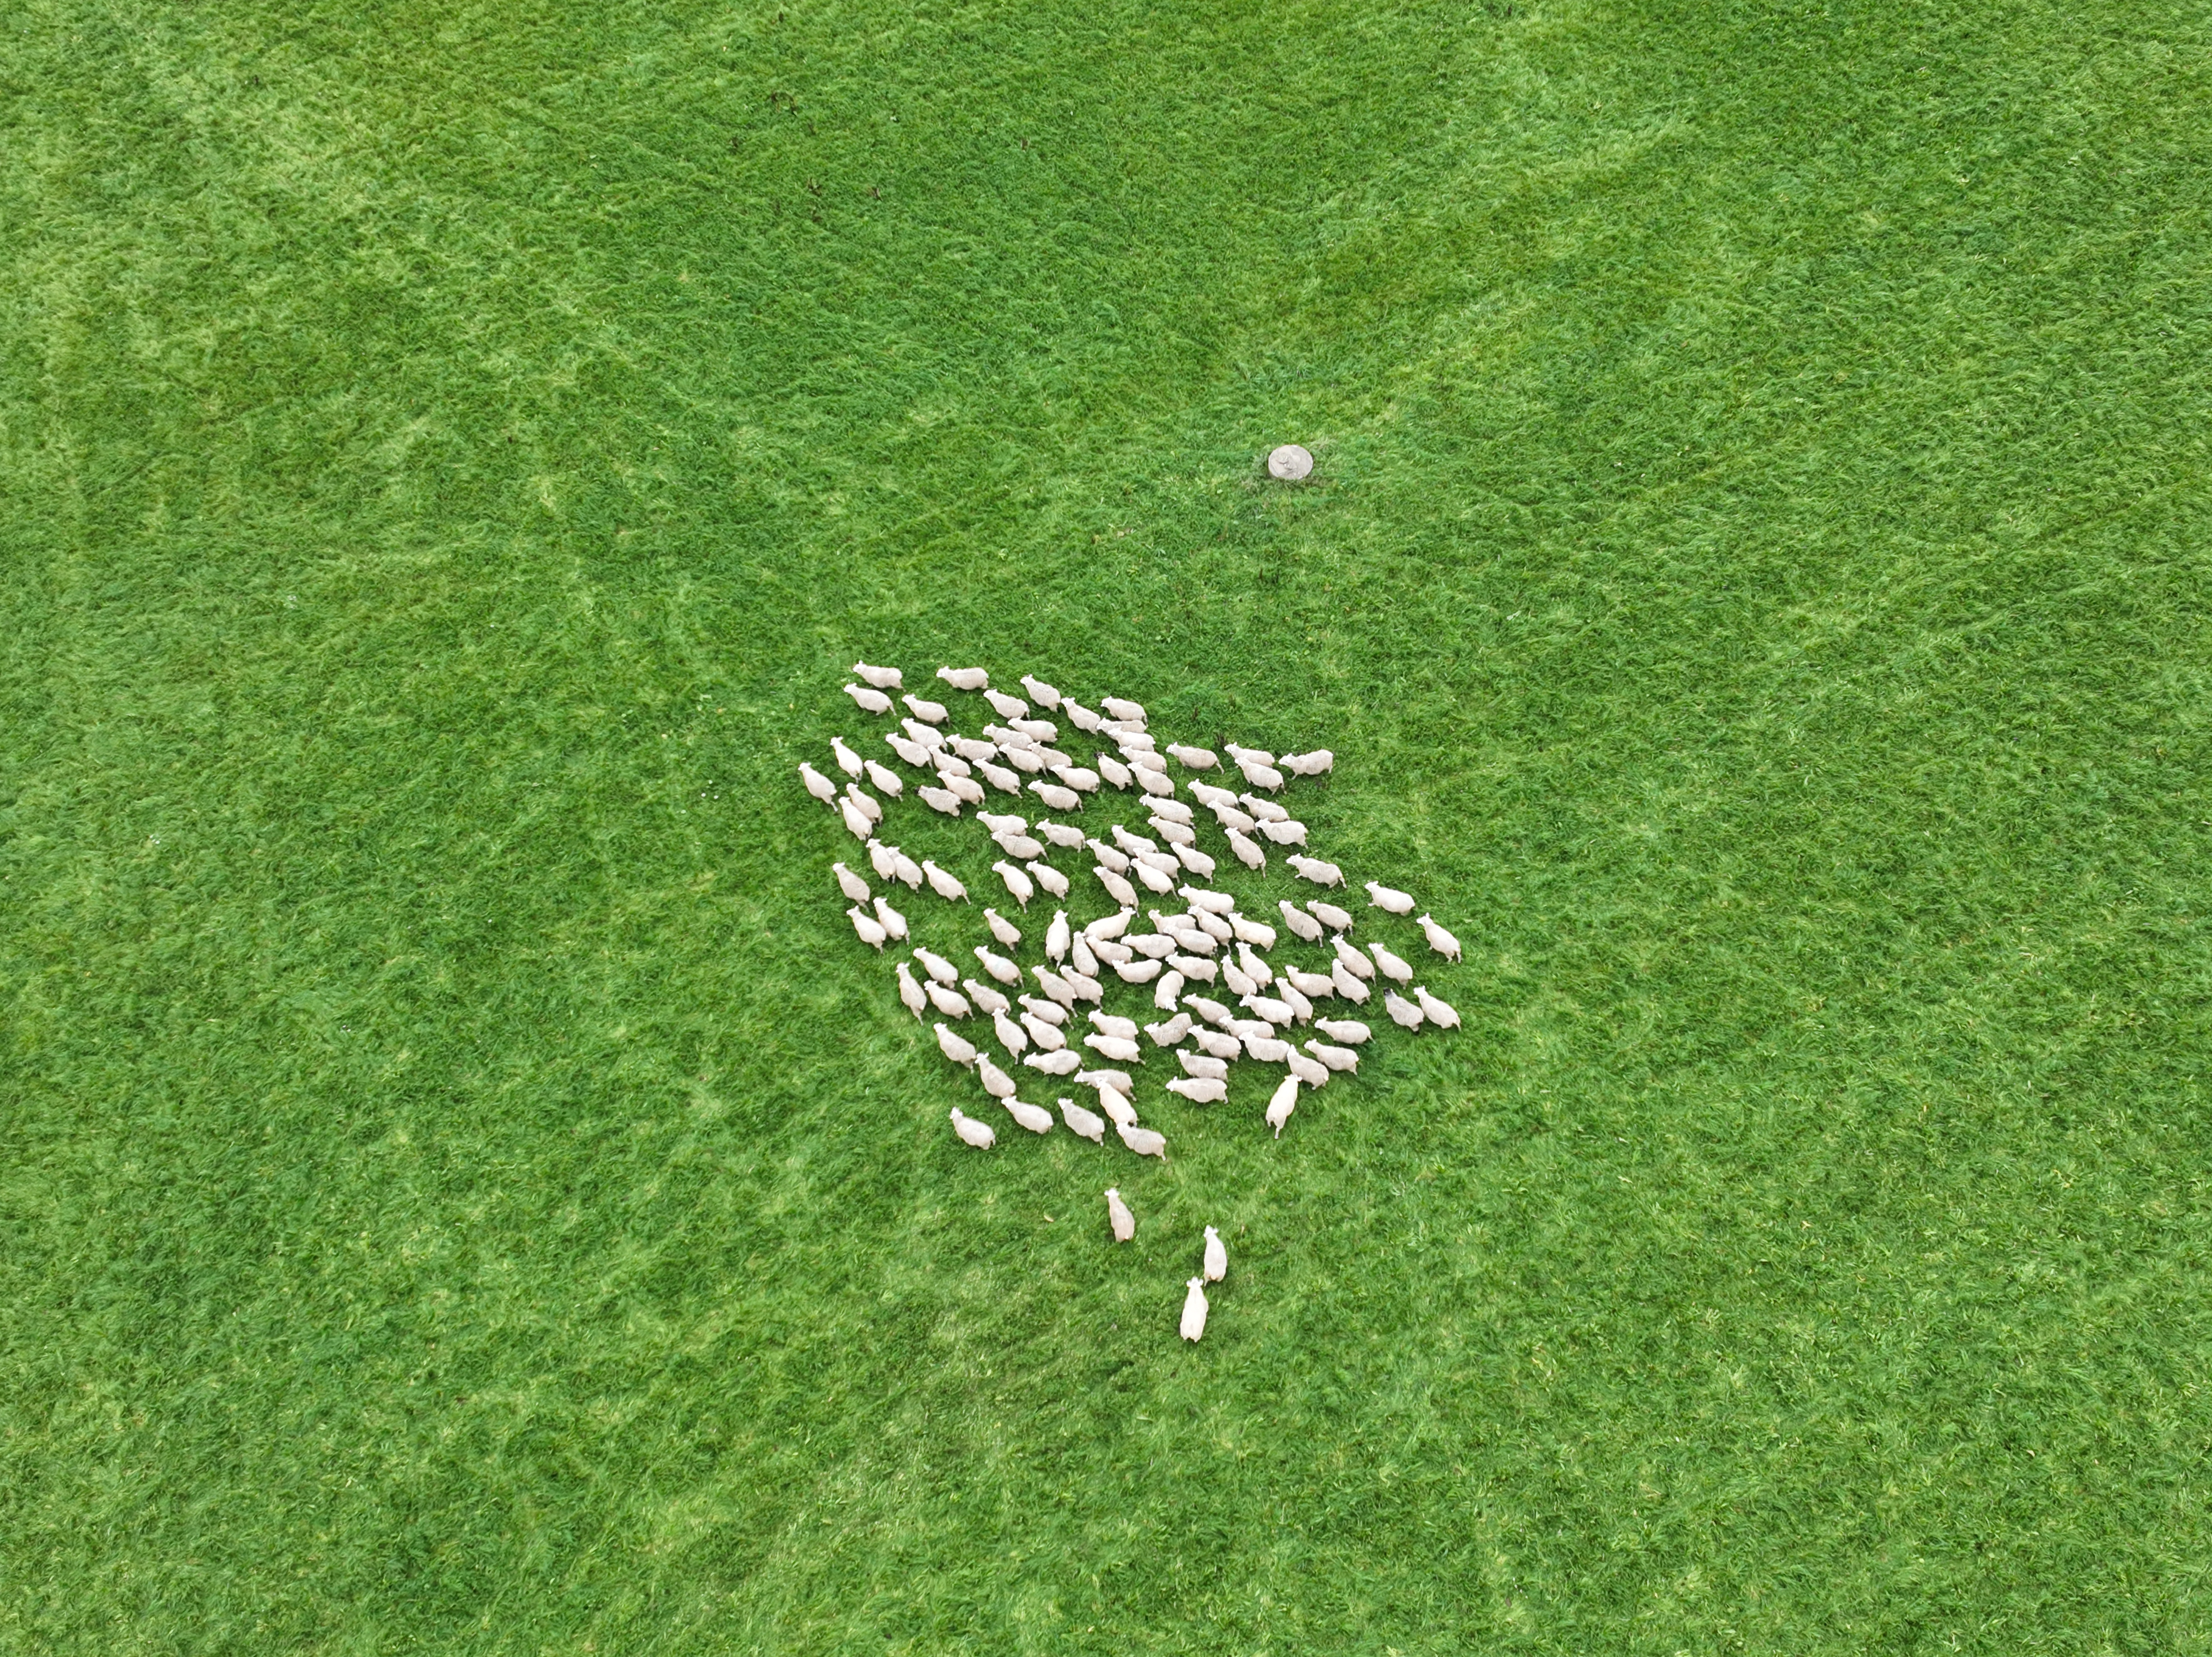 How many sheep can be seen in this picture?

123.